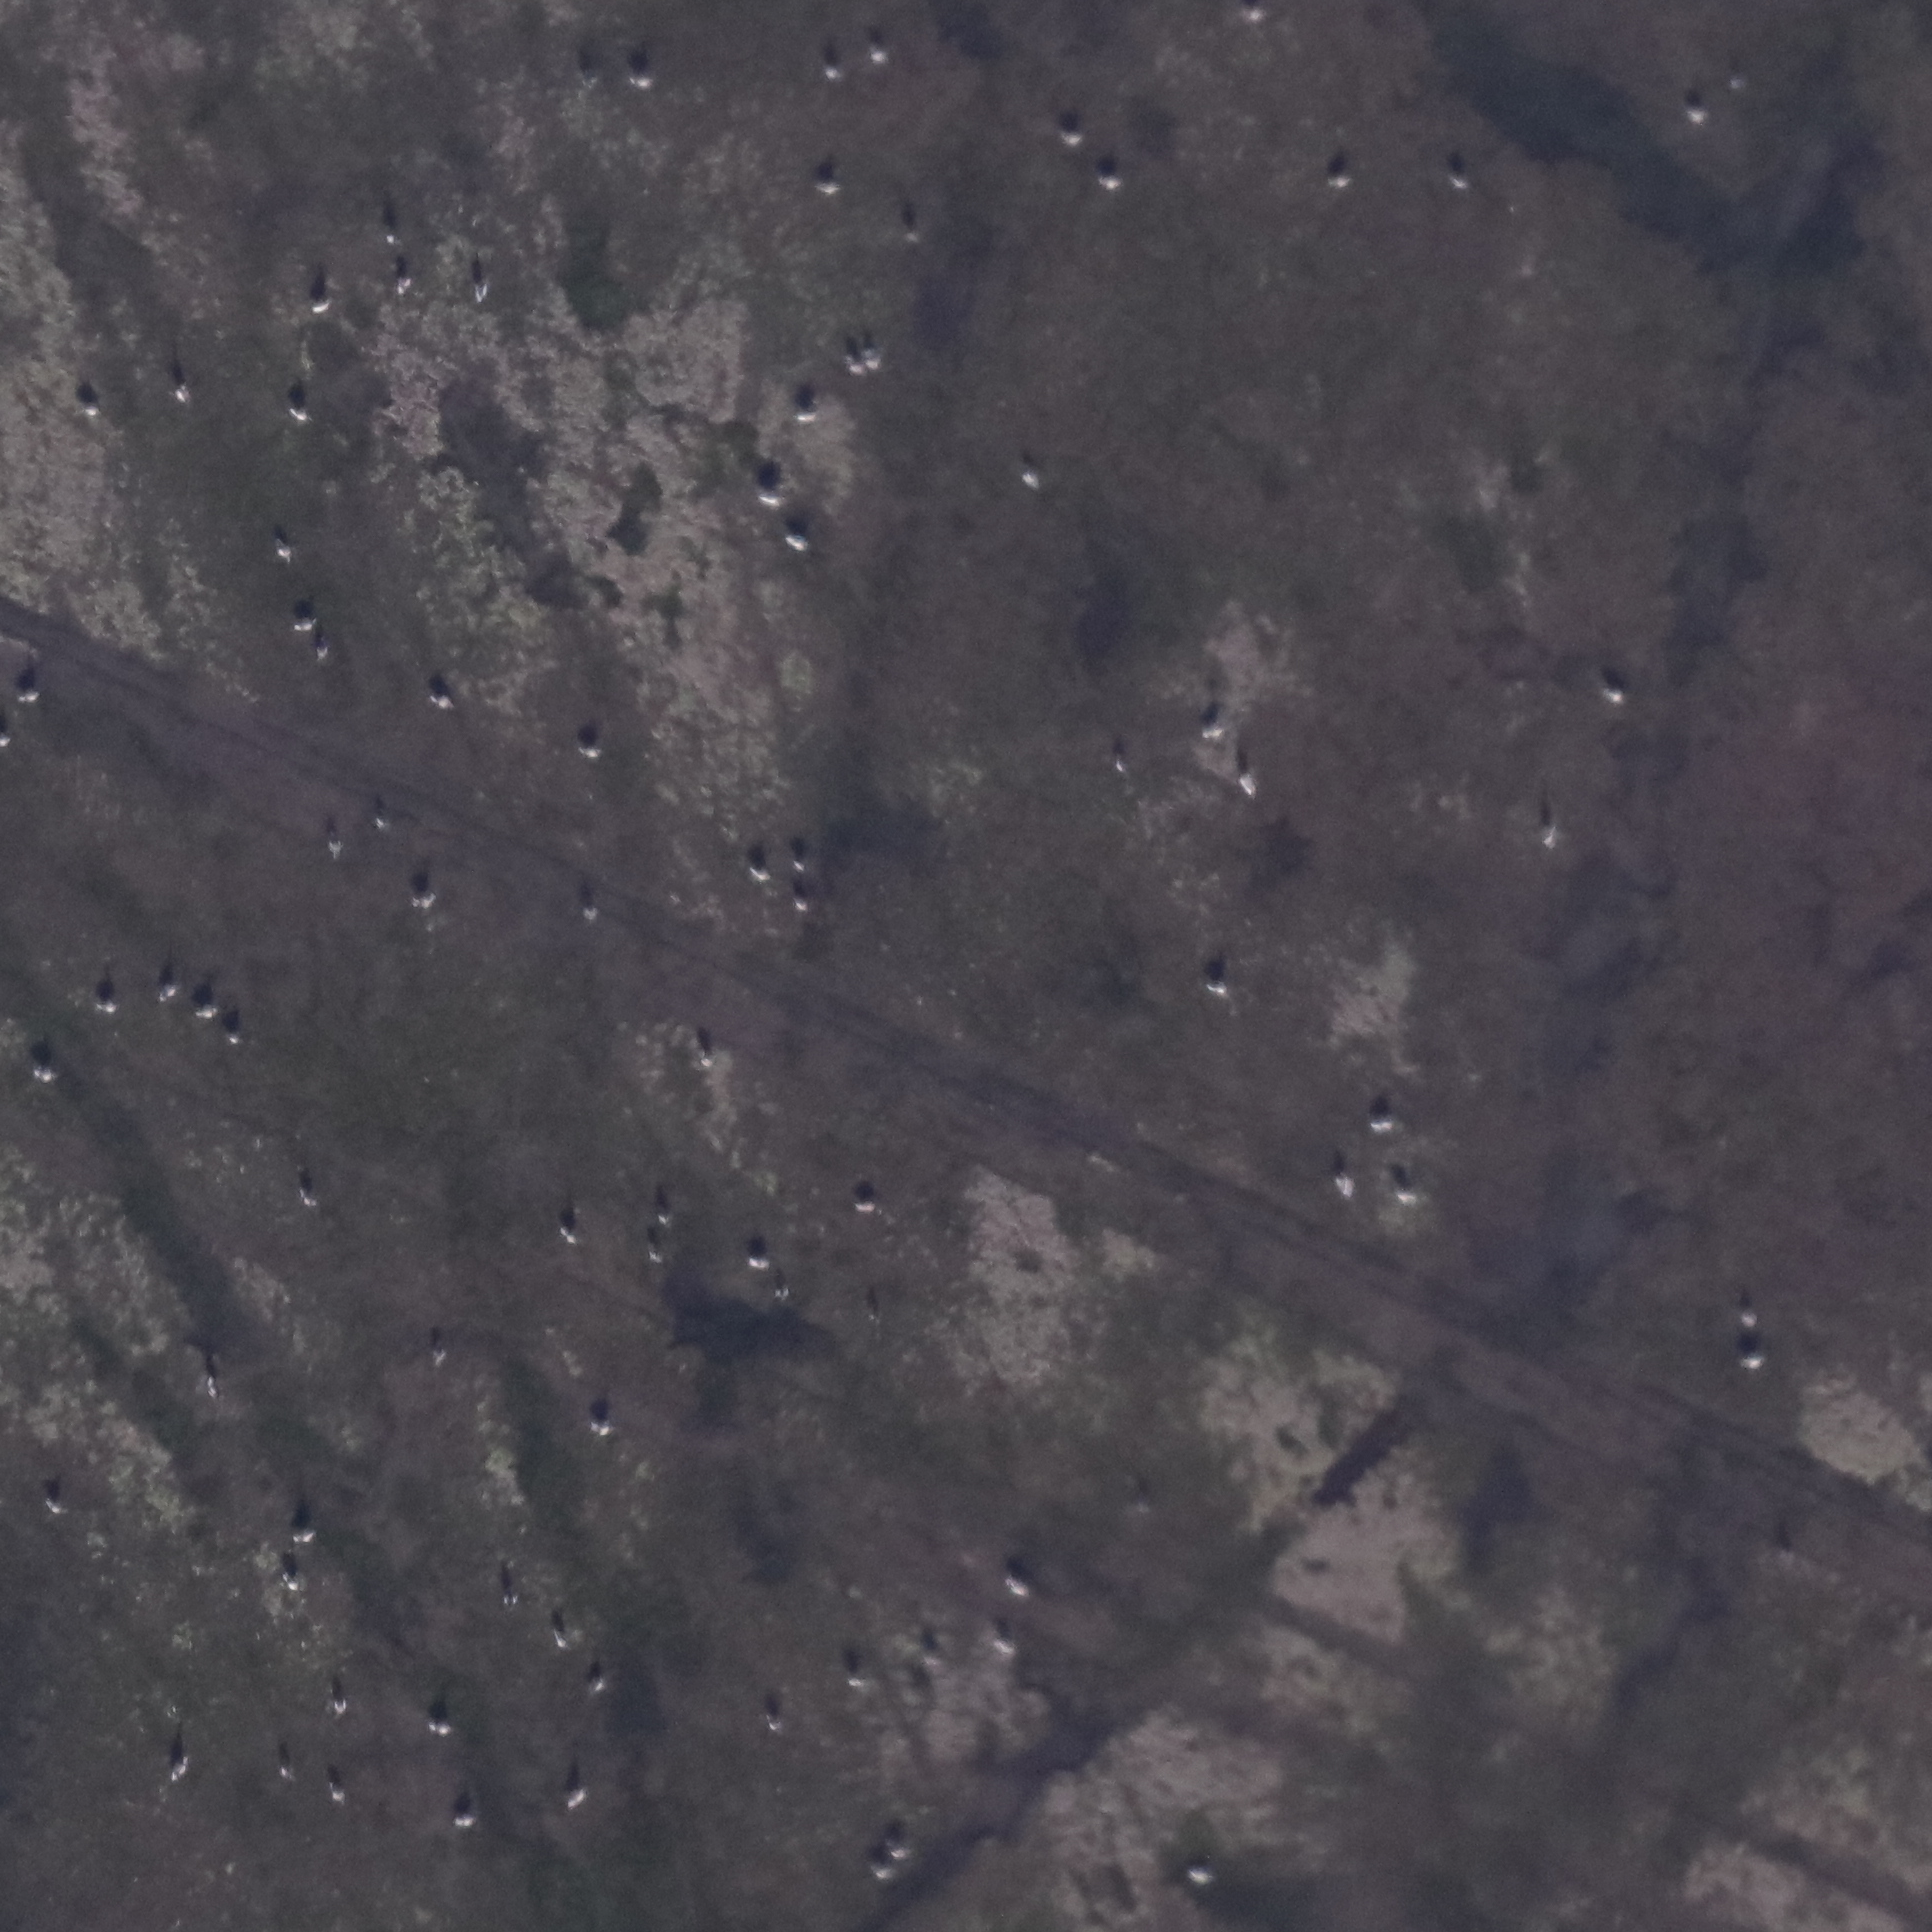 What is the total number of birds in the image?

87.